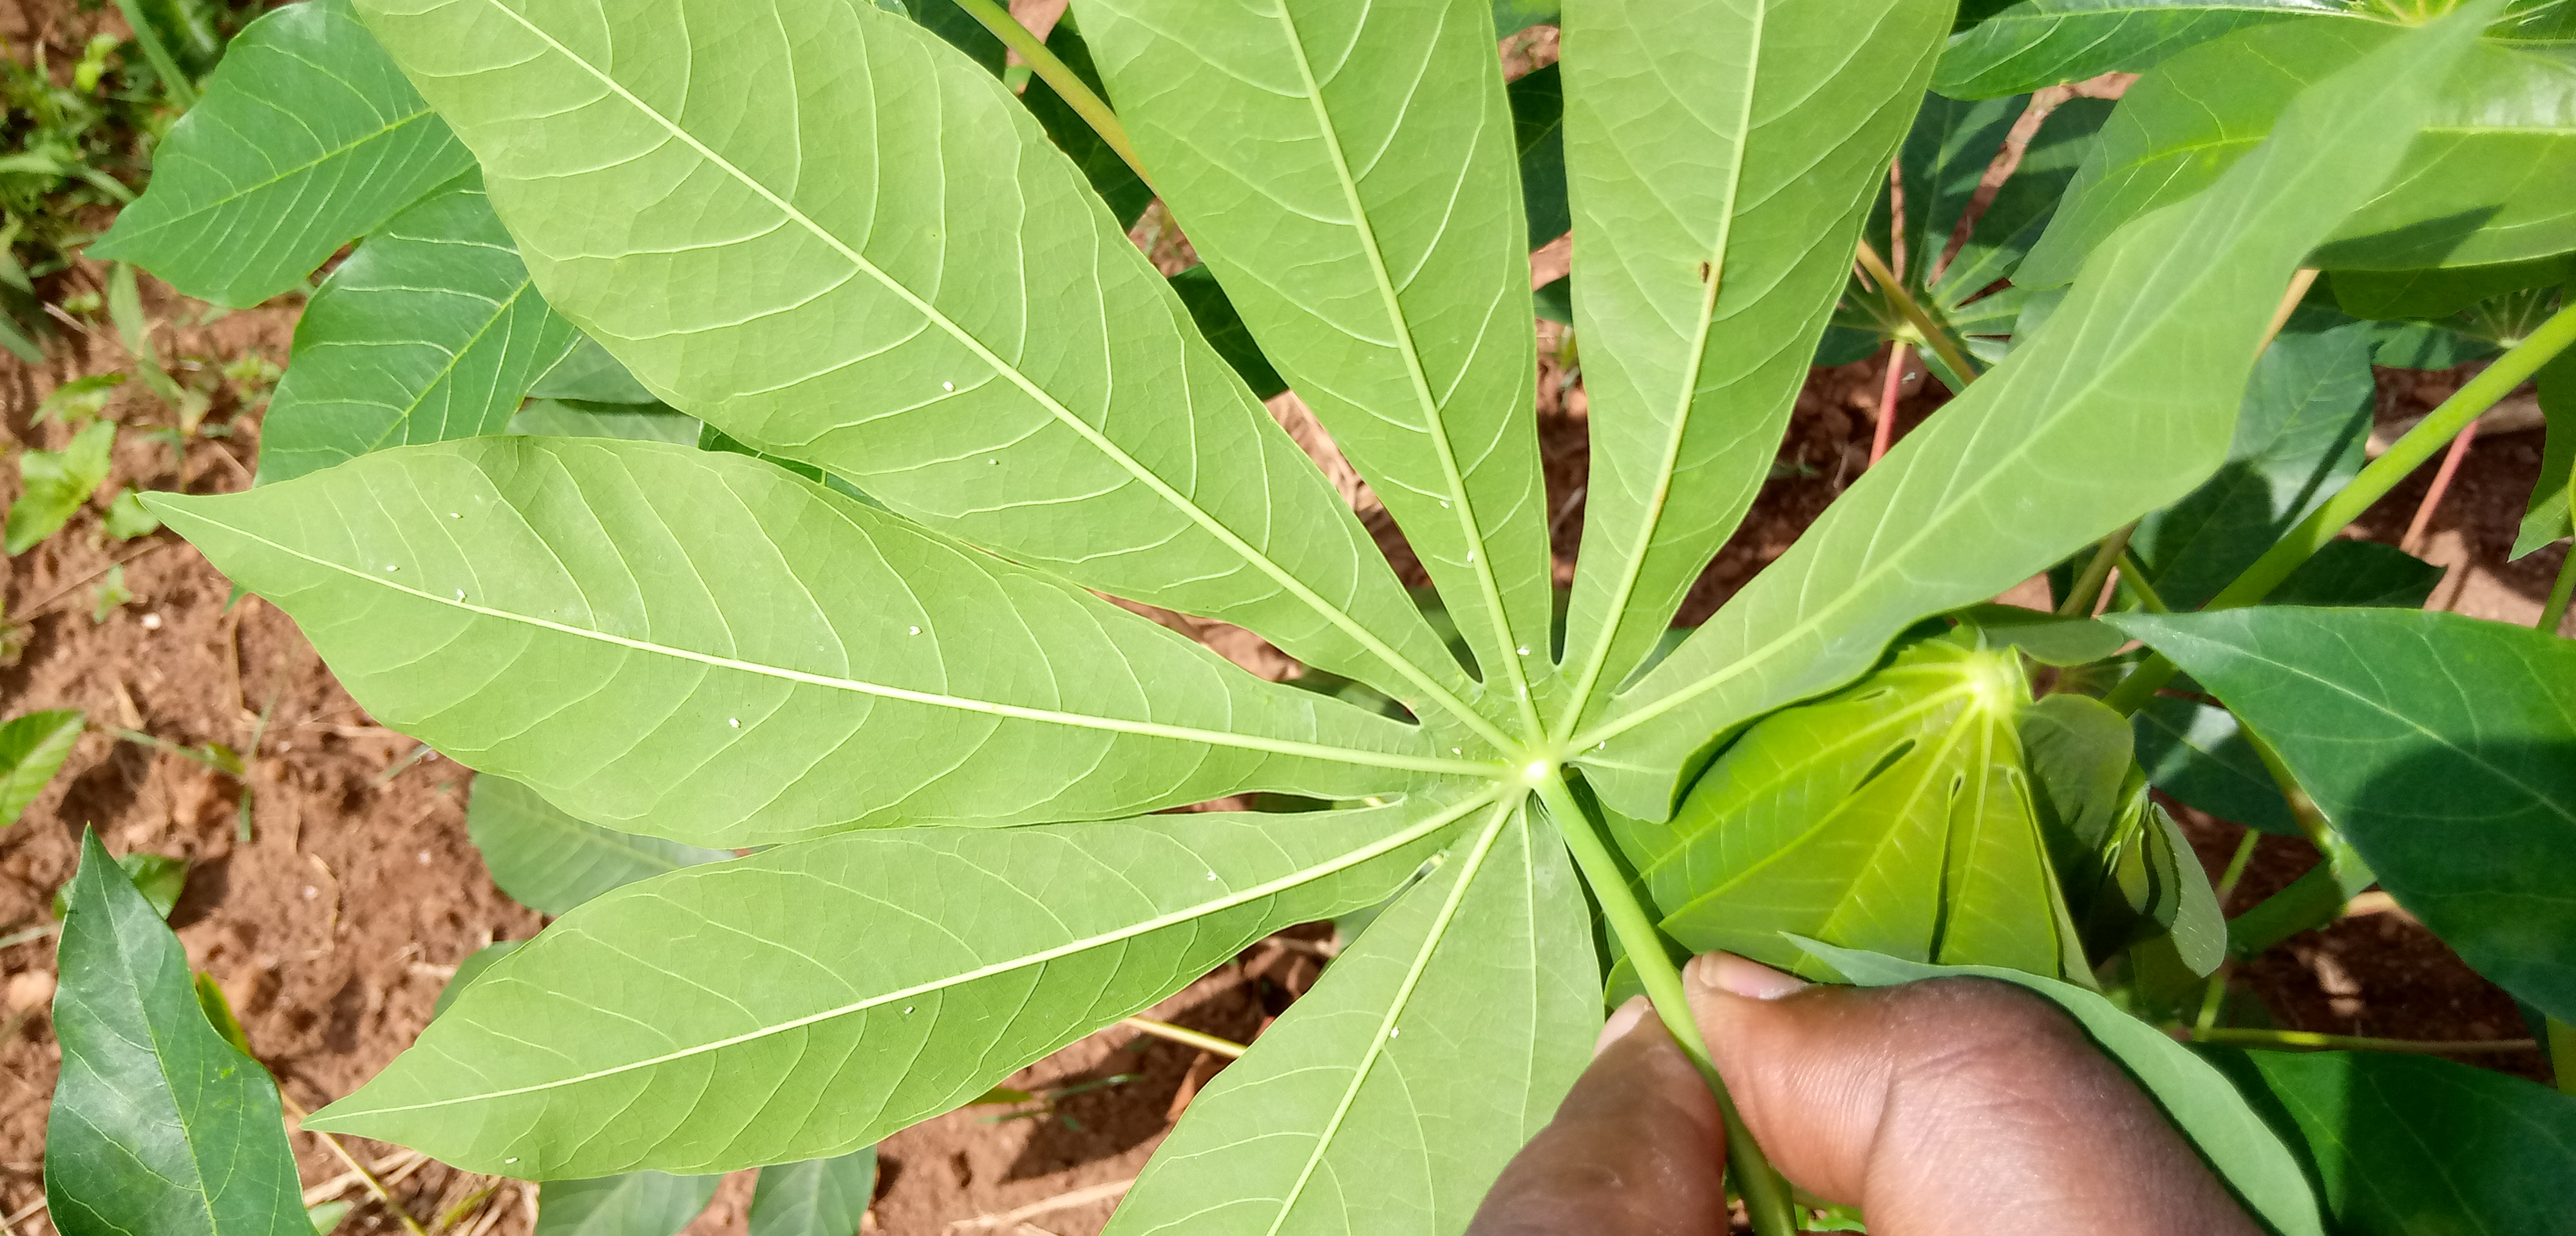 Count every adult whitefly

12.